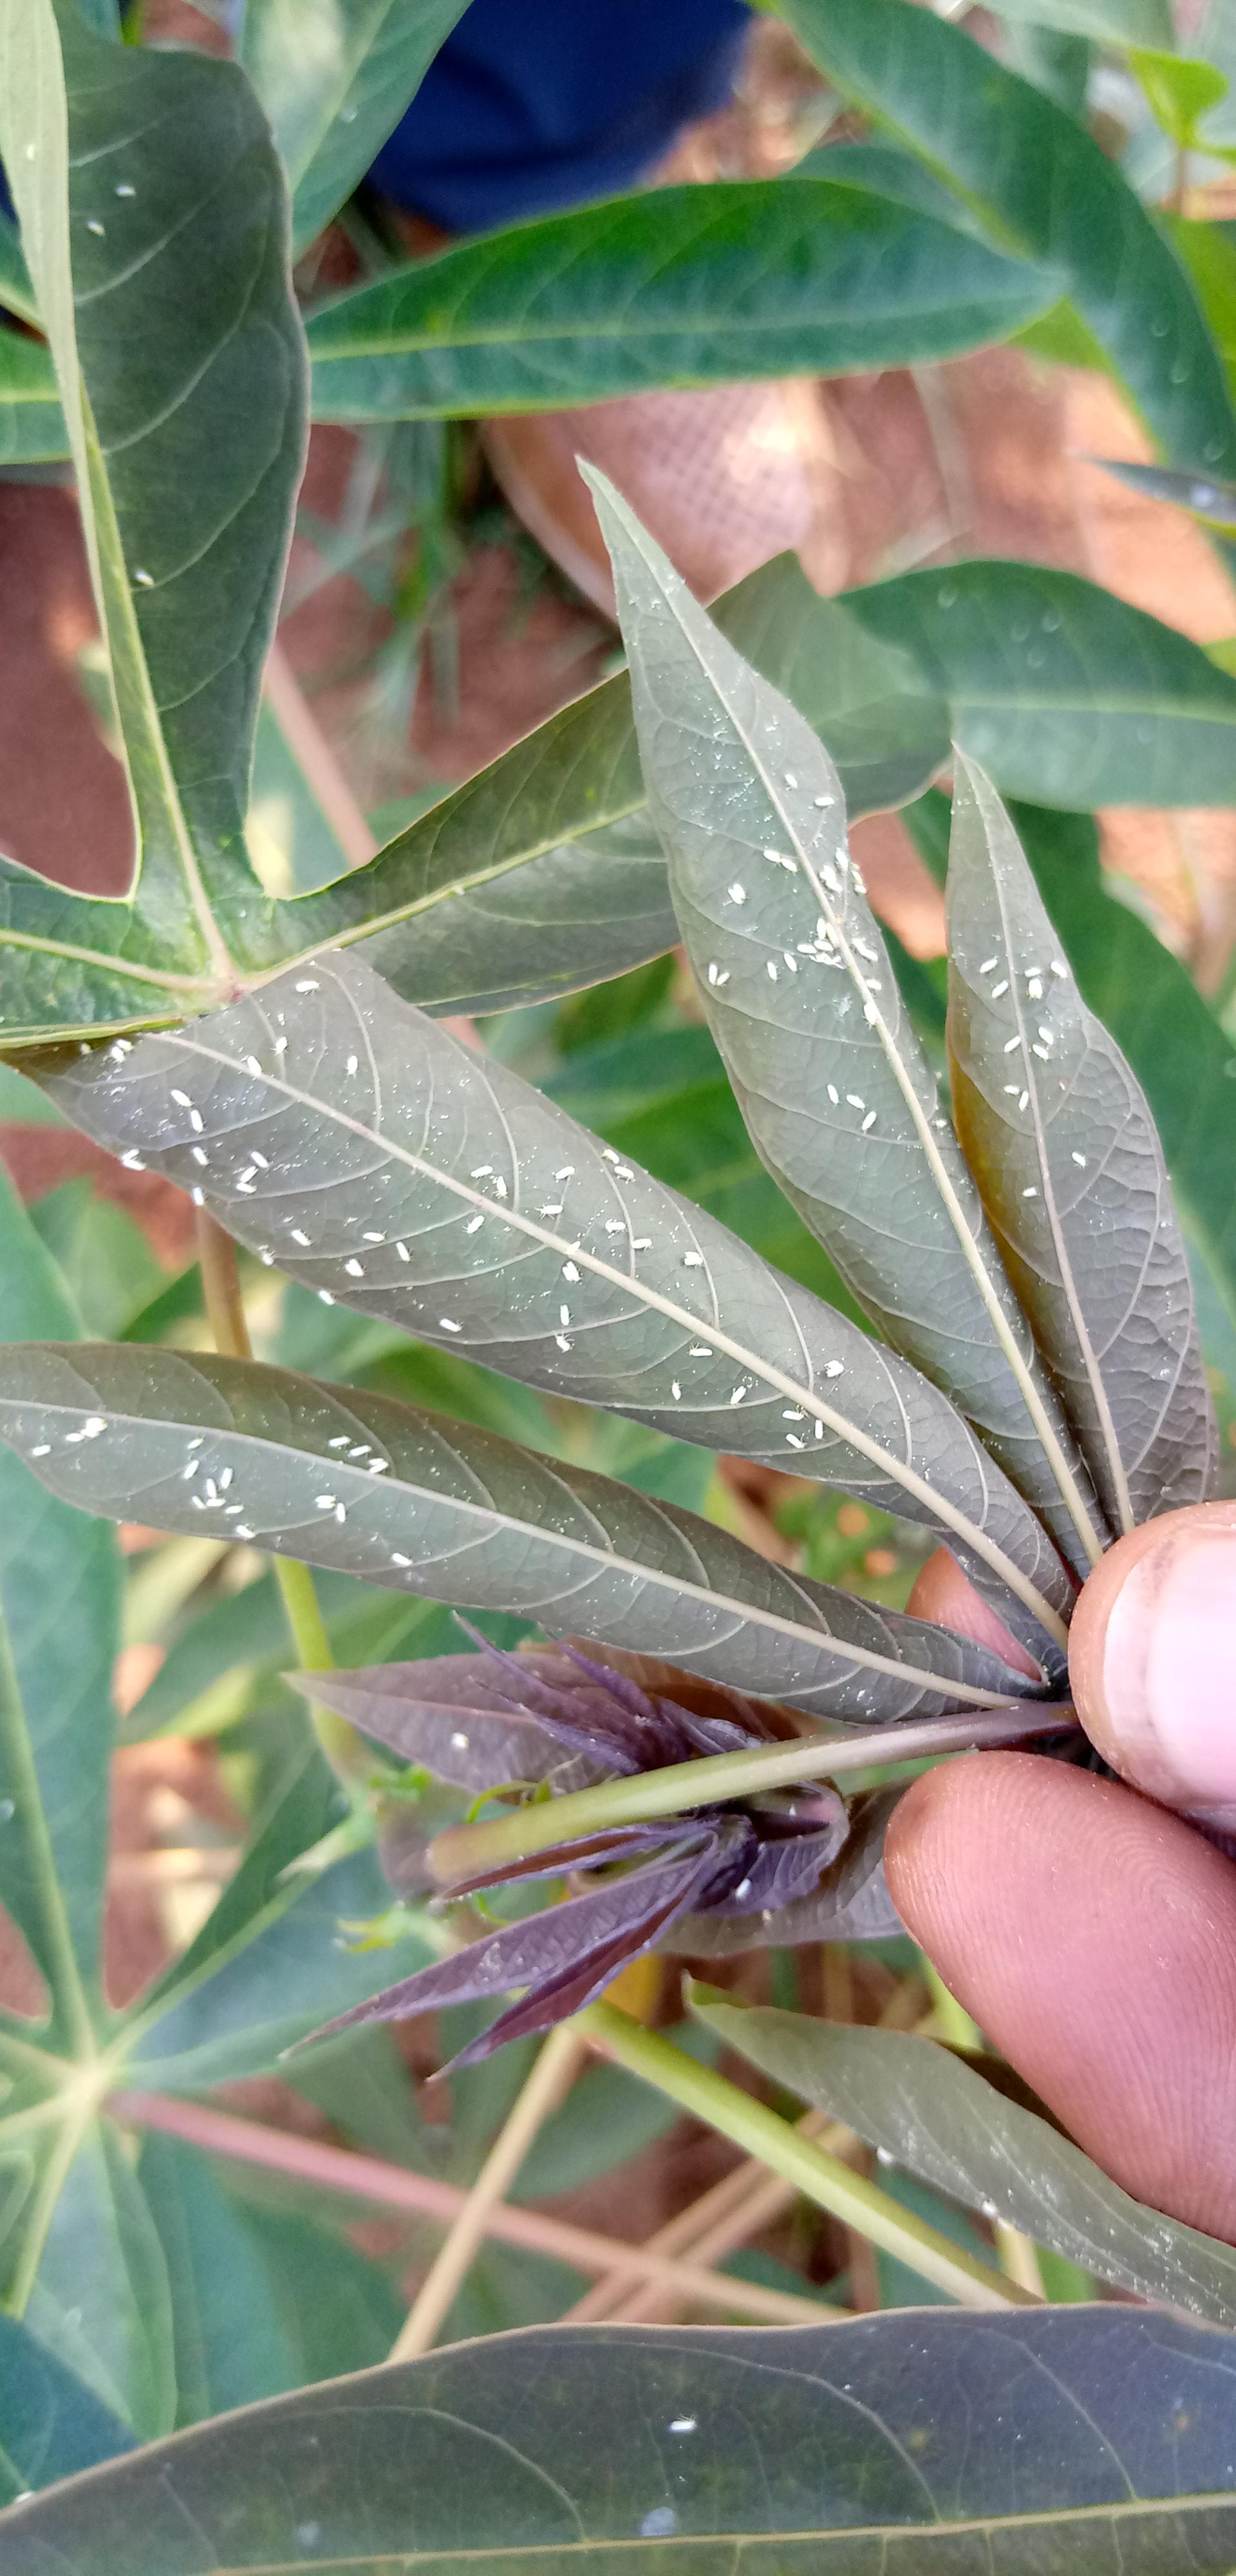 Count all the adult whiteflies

117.